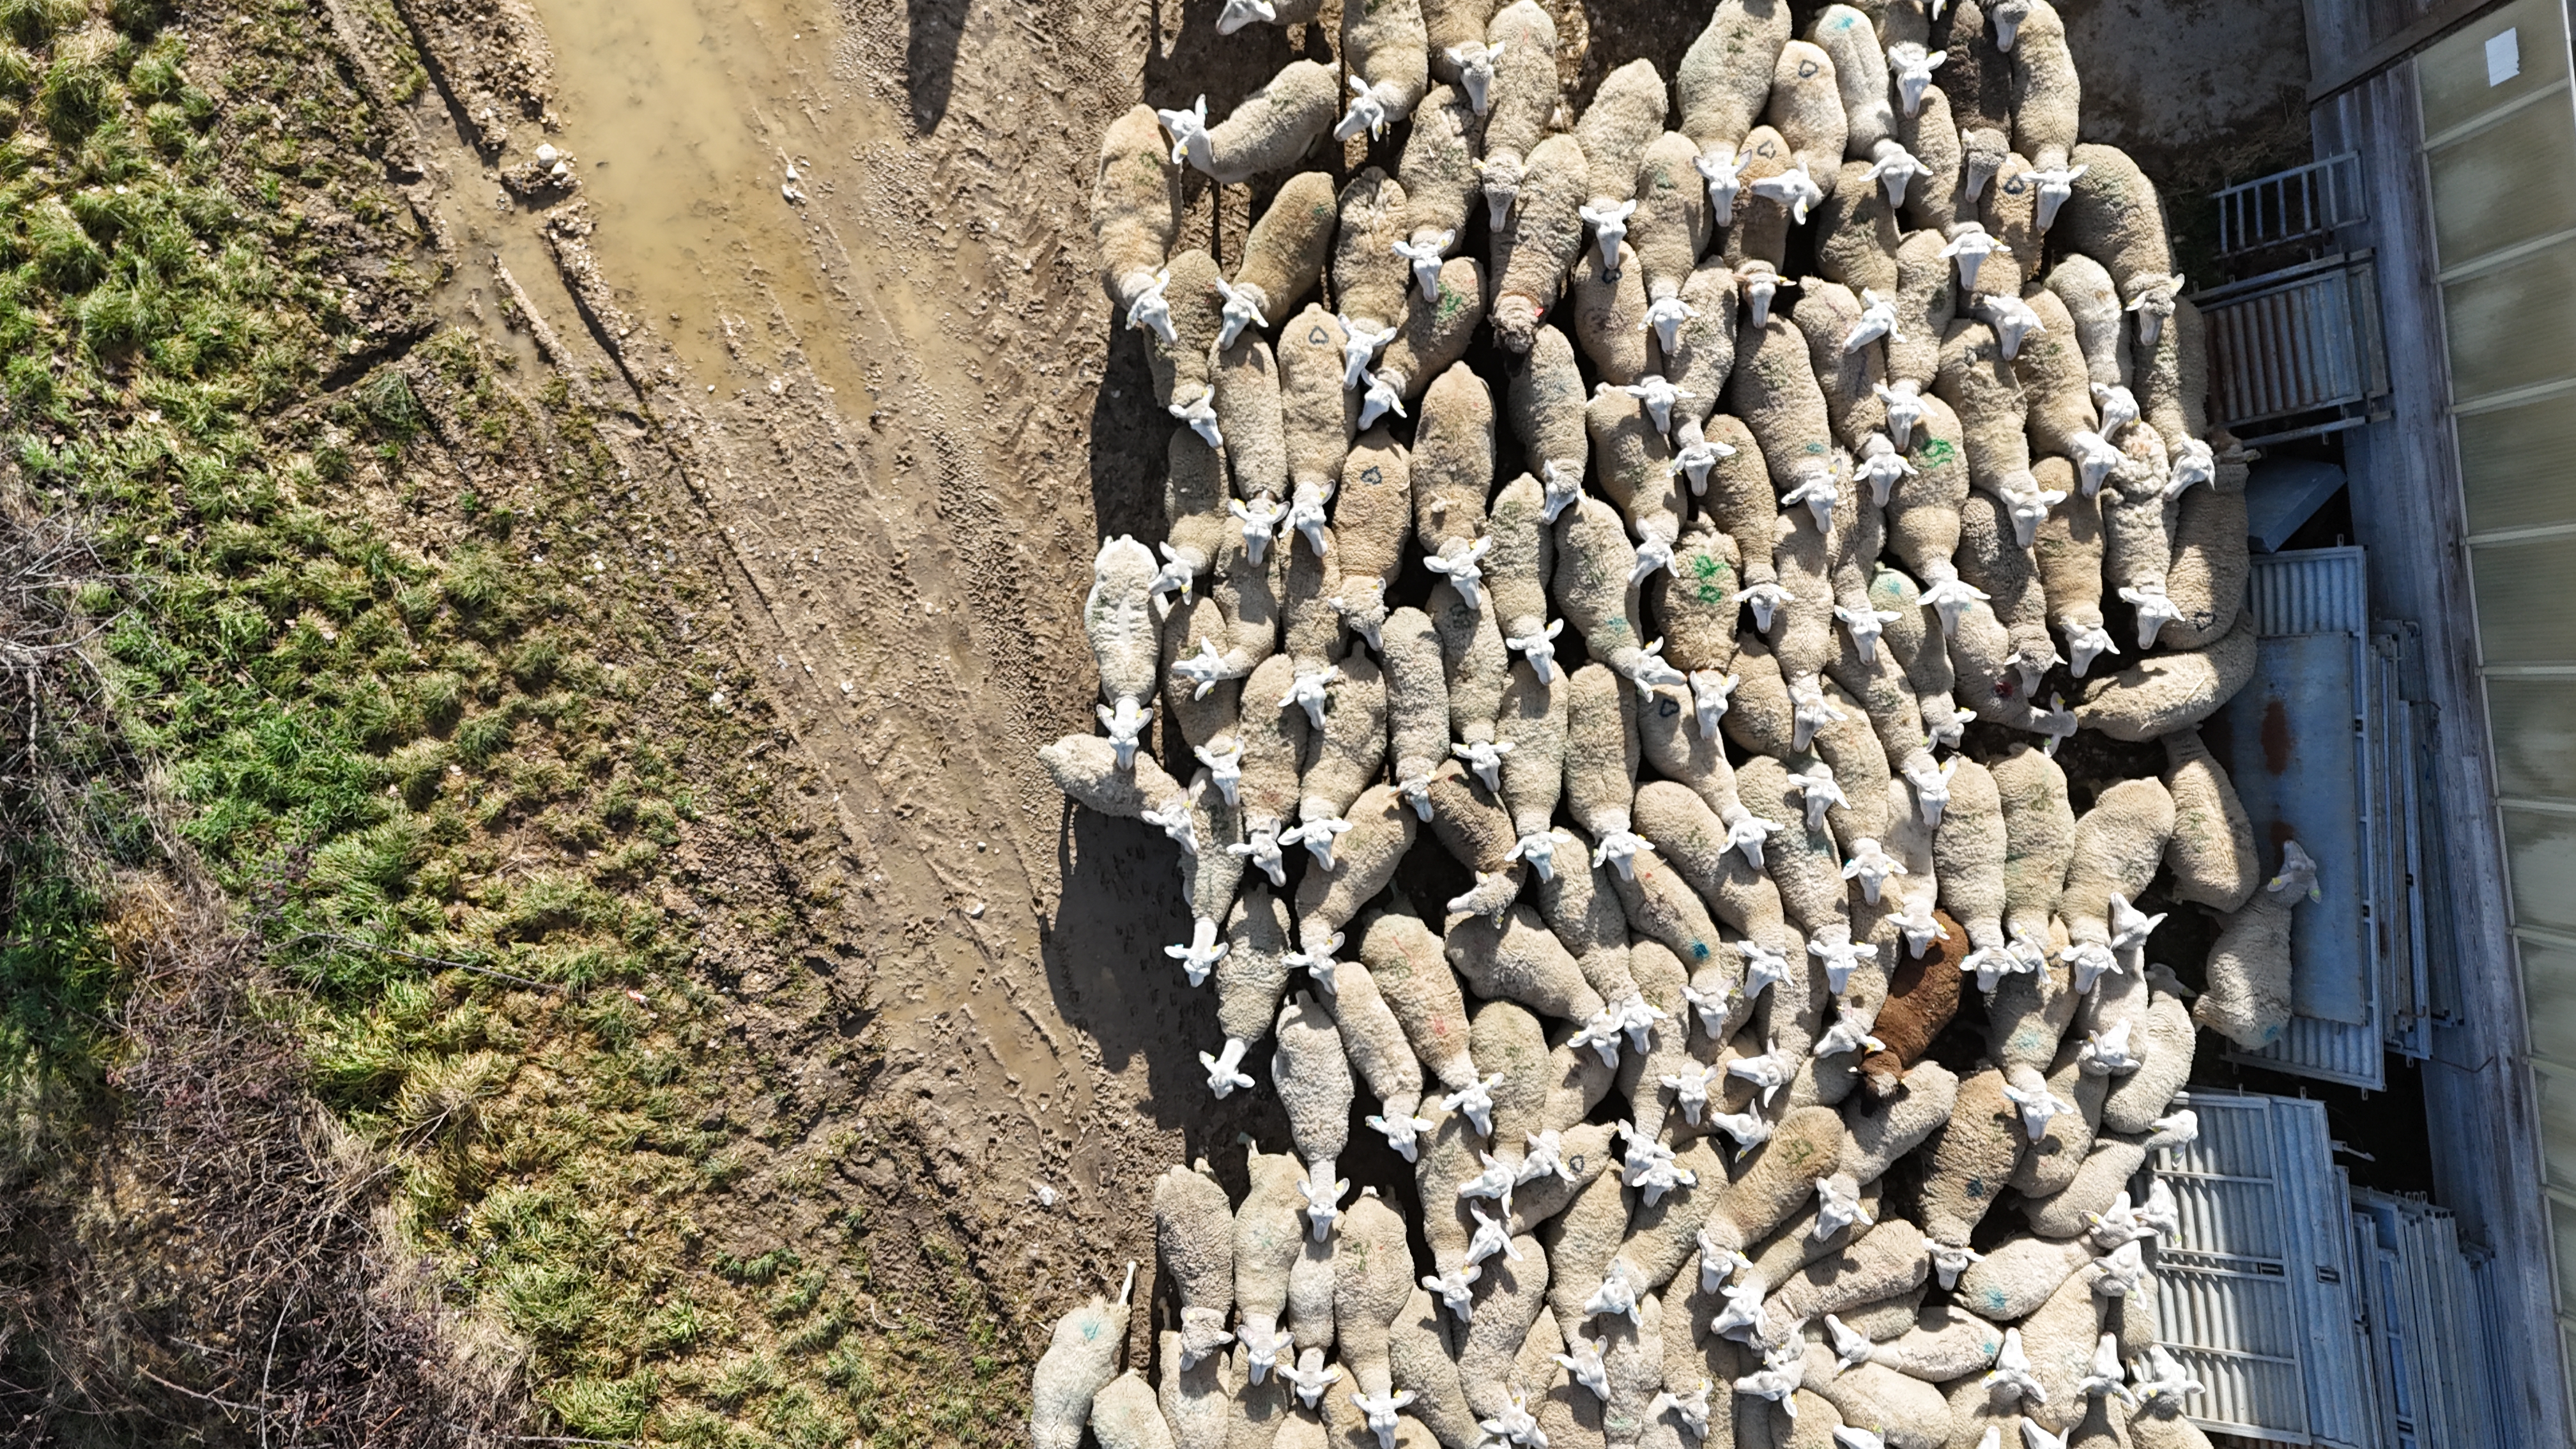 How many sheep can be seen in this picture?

146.